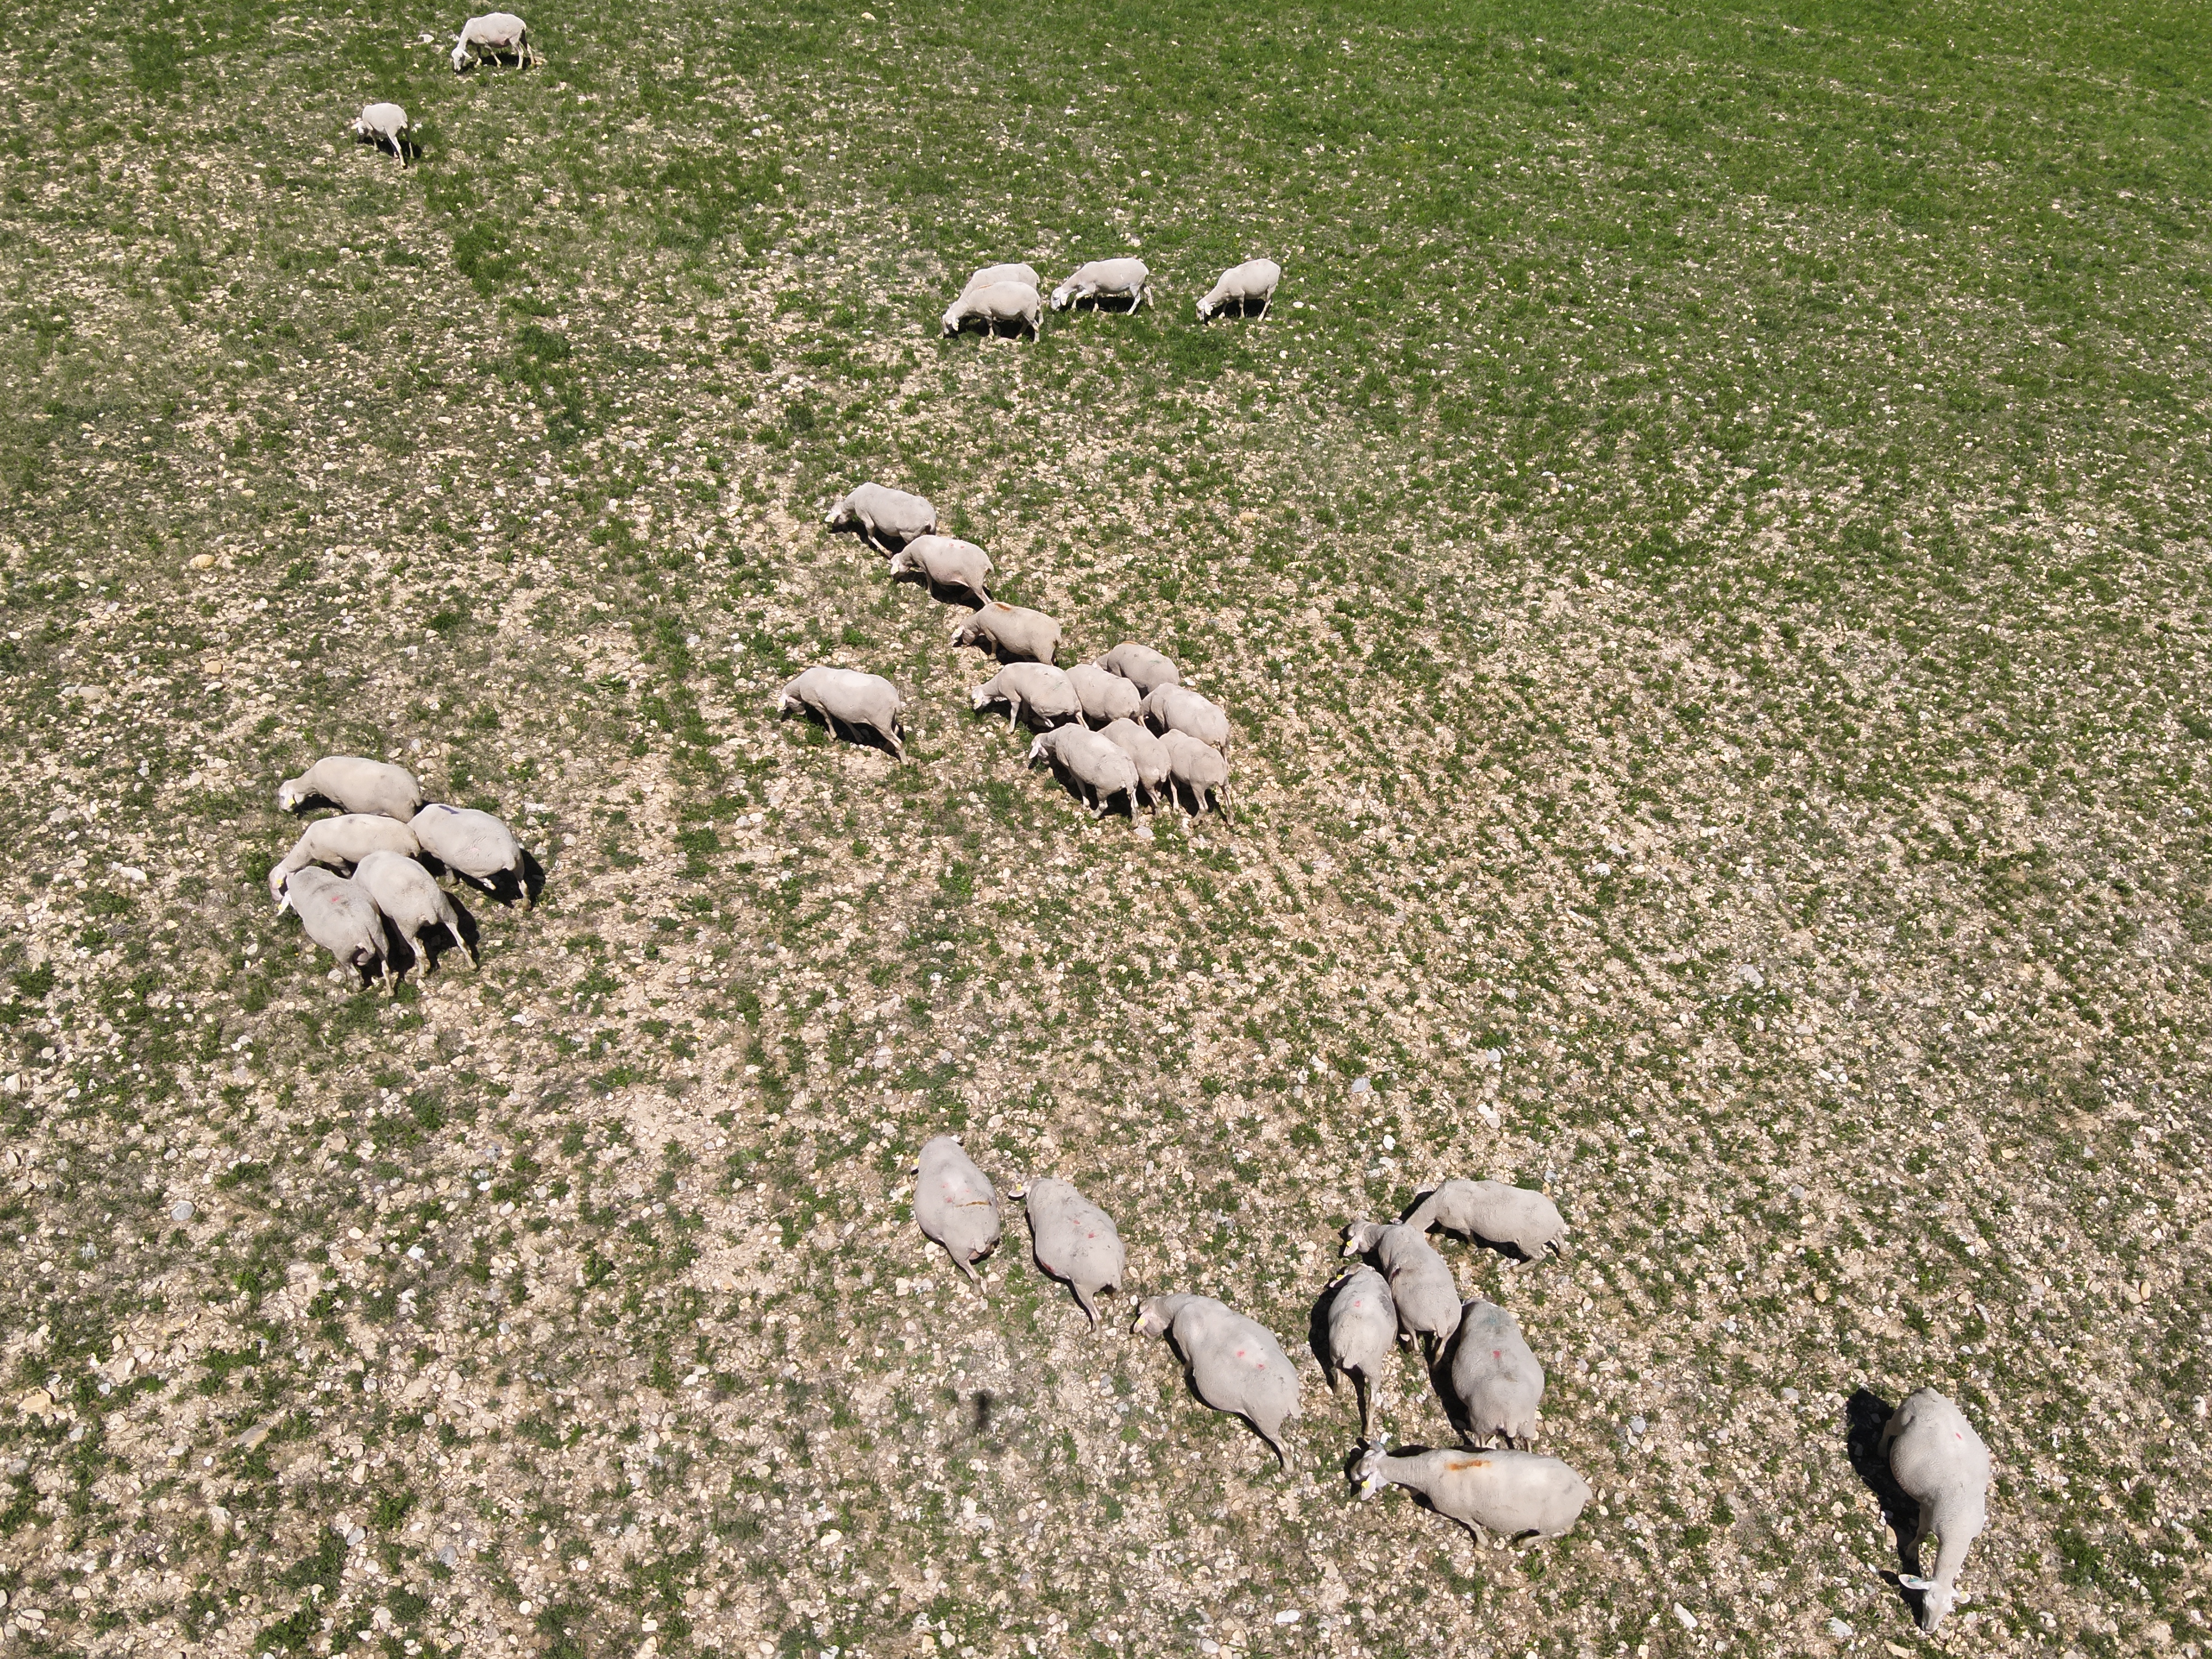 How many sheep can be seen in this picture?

31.